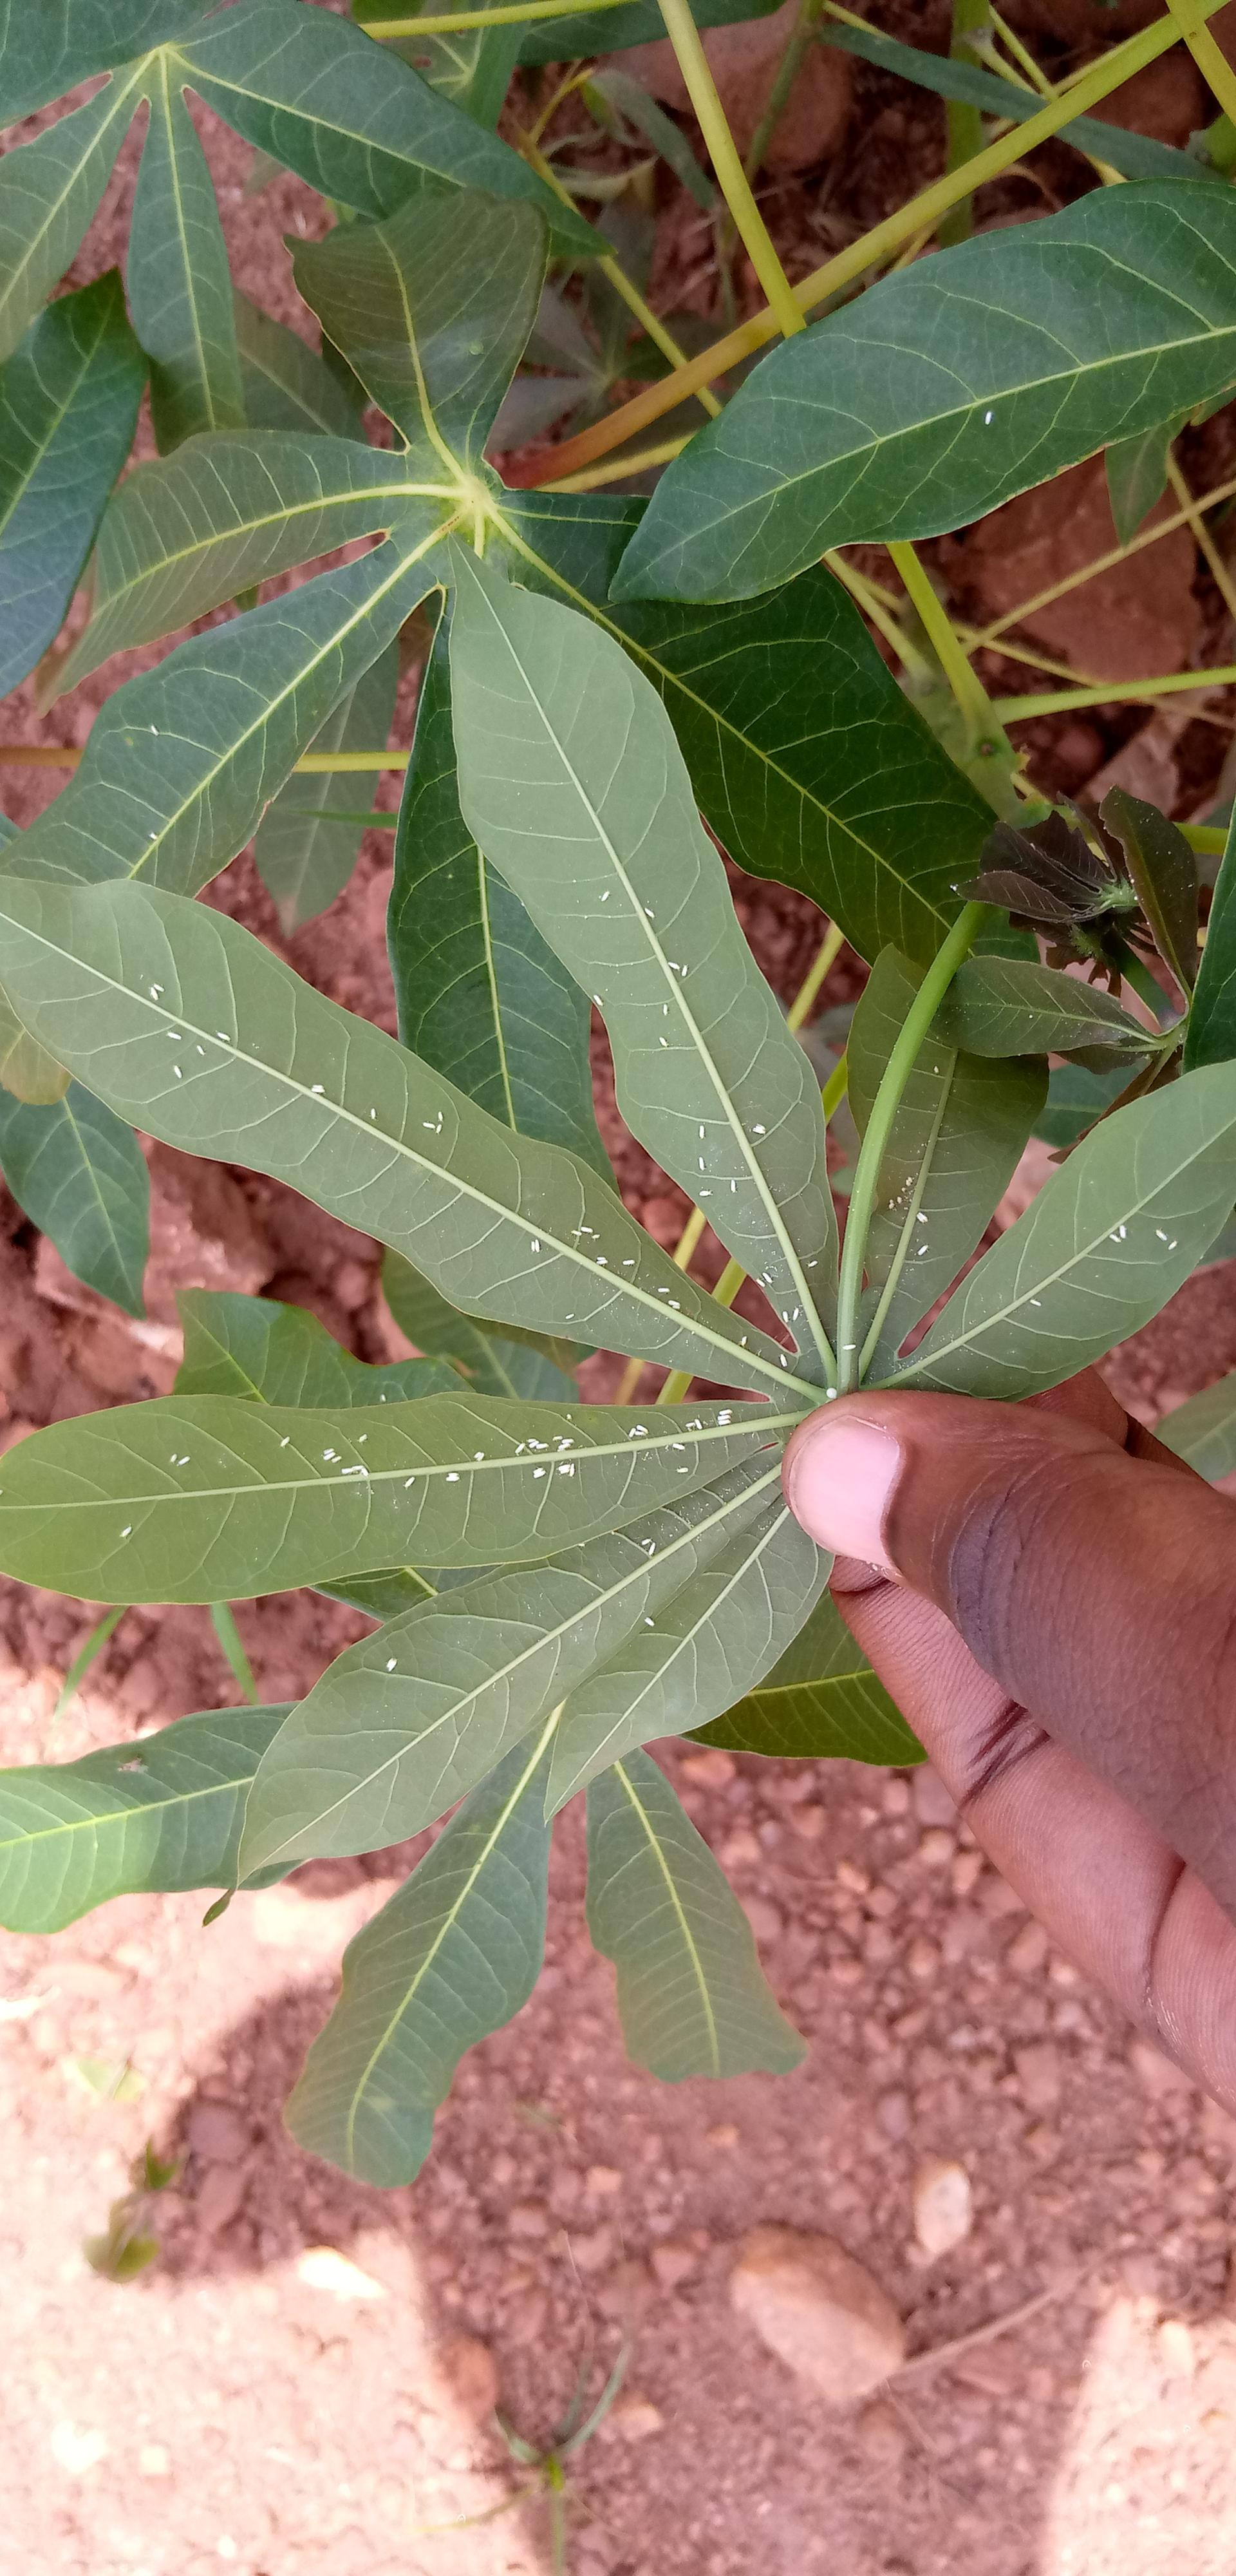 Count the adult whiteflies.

100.